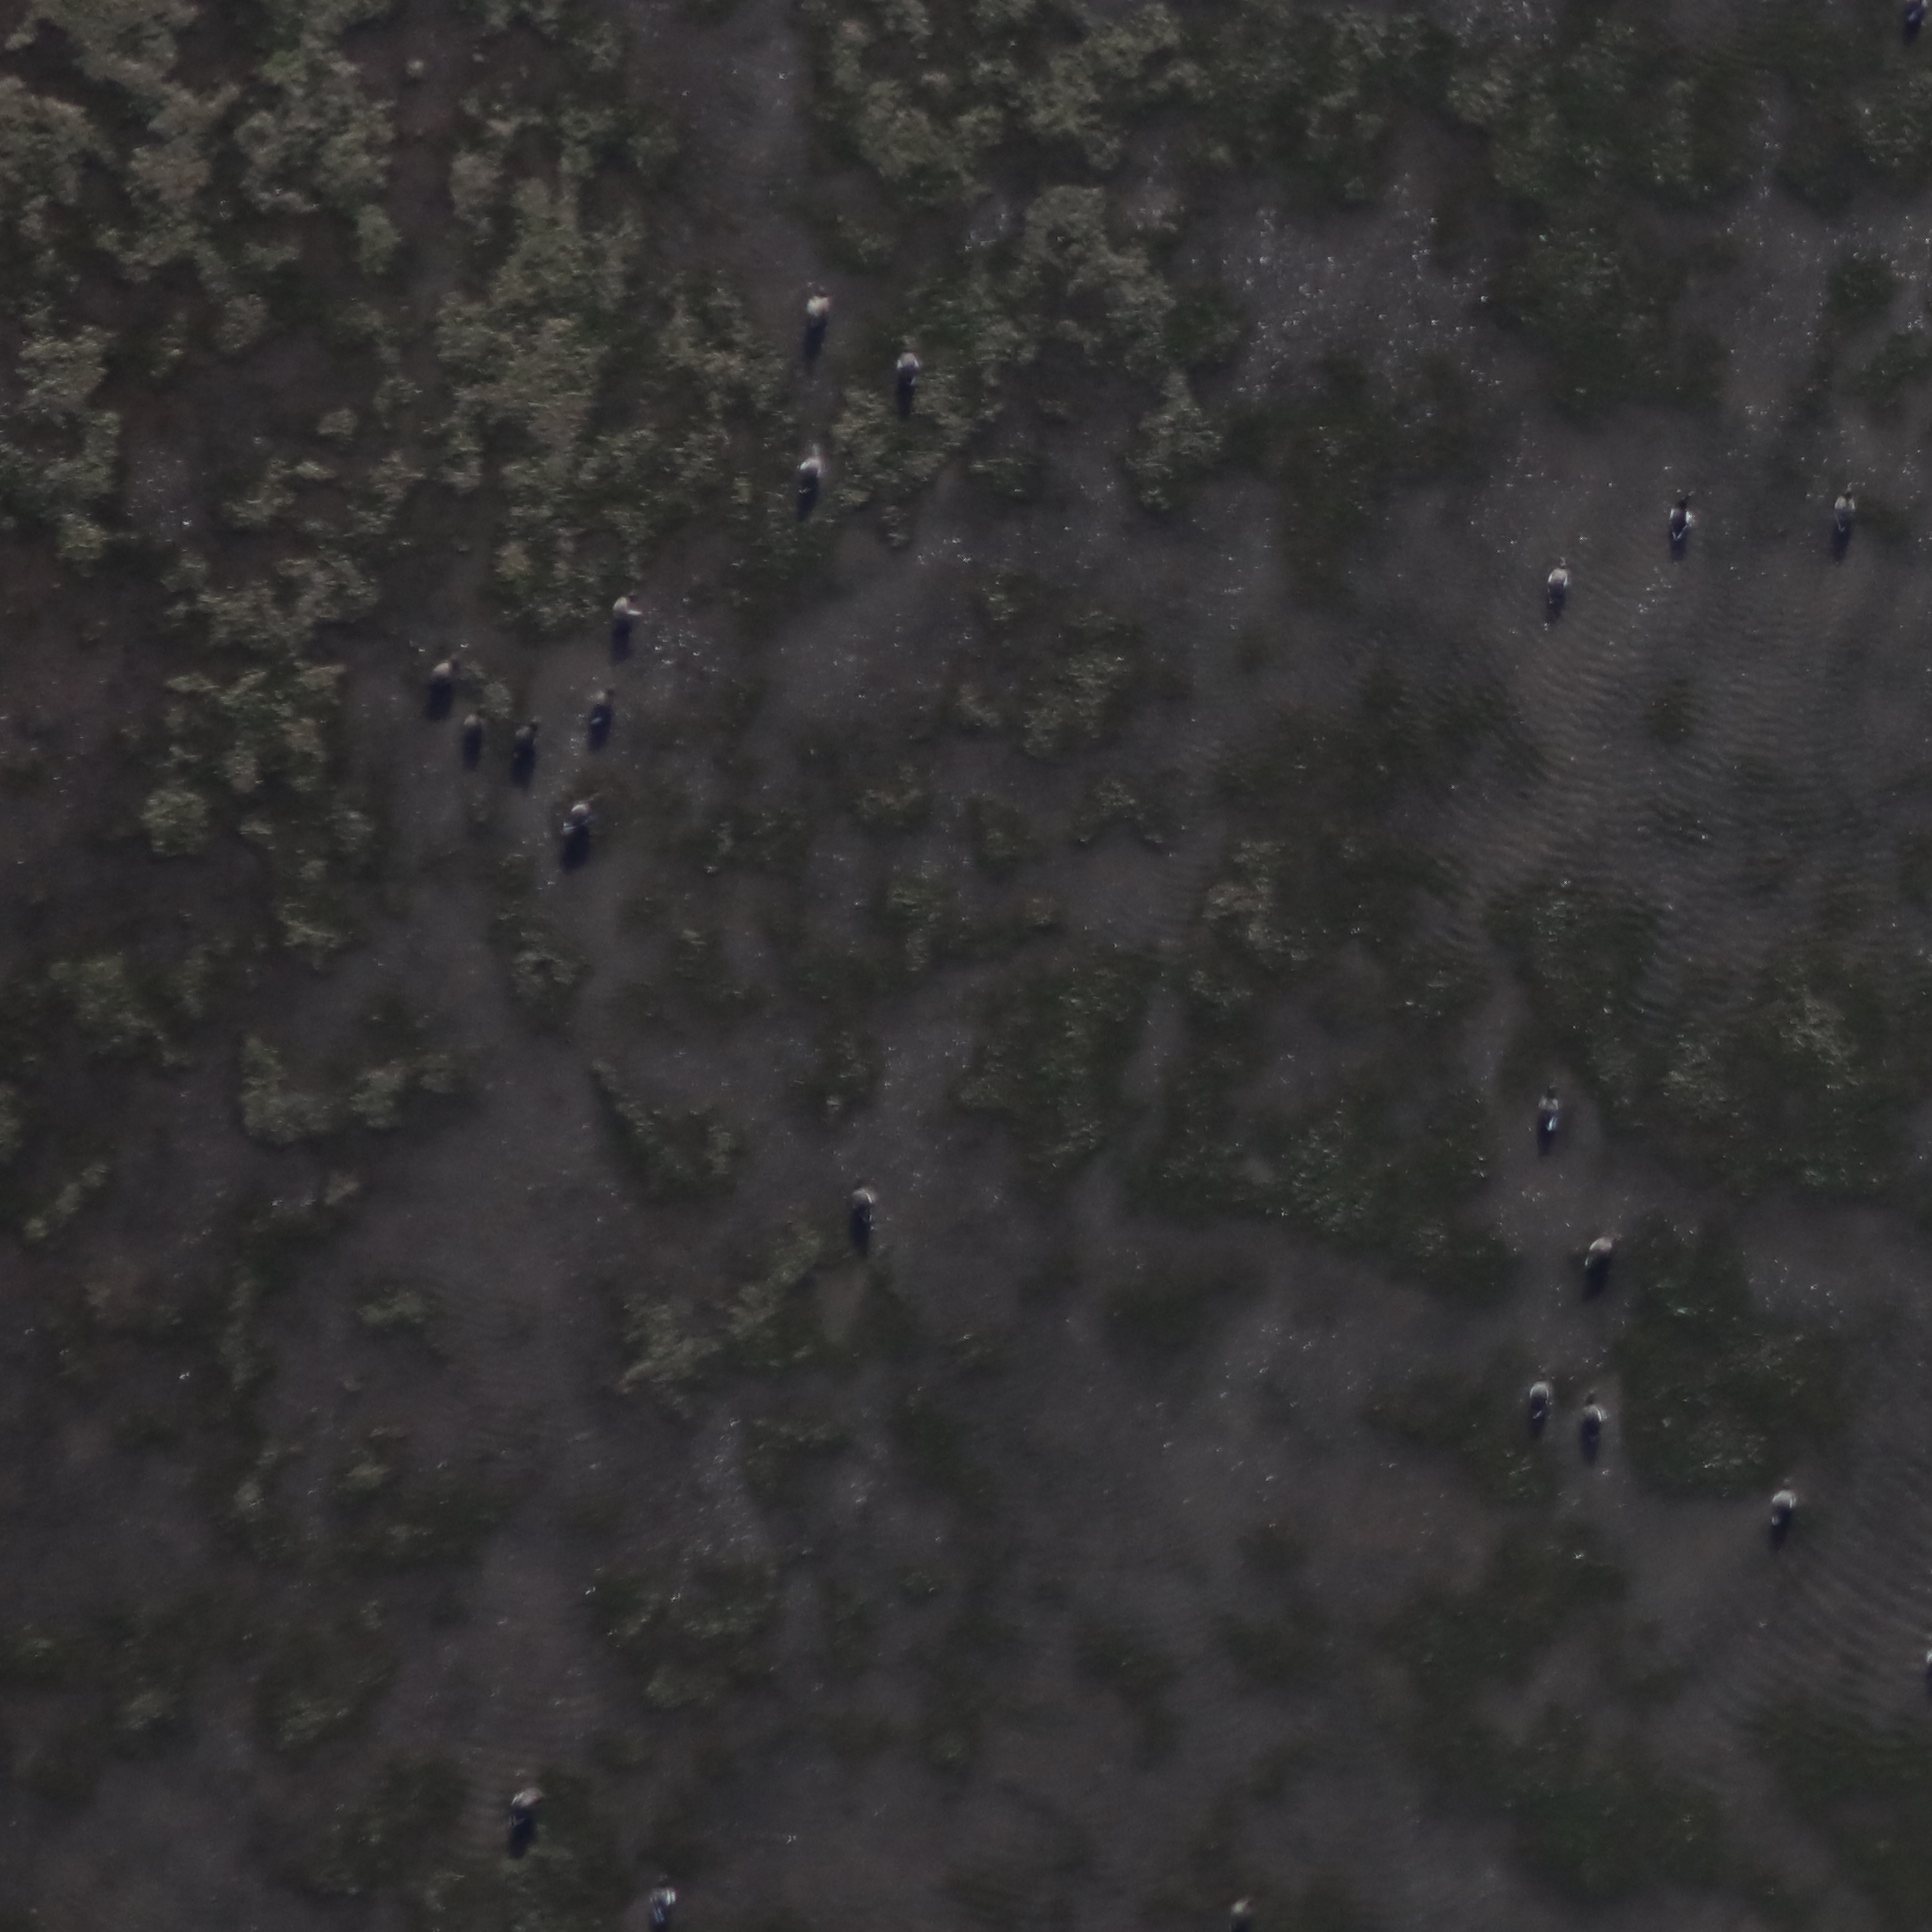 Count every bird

22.